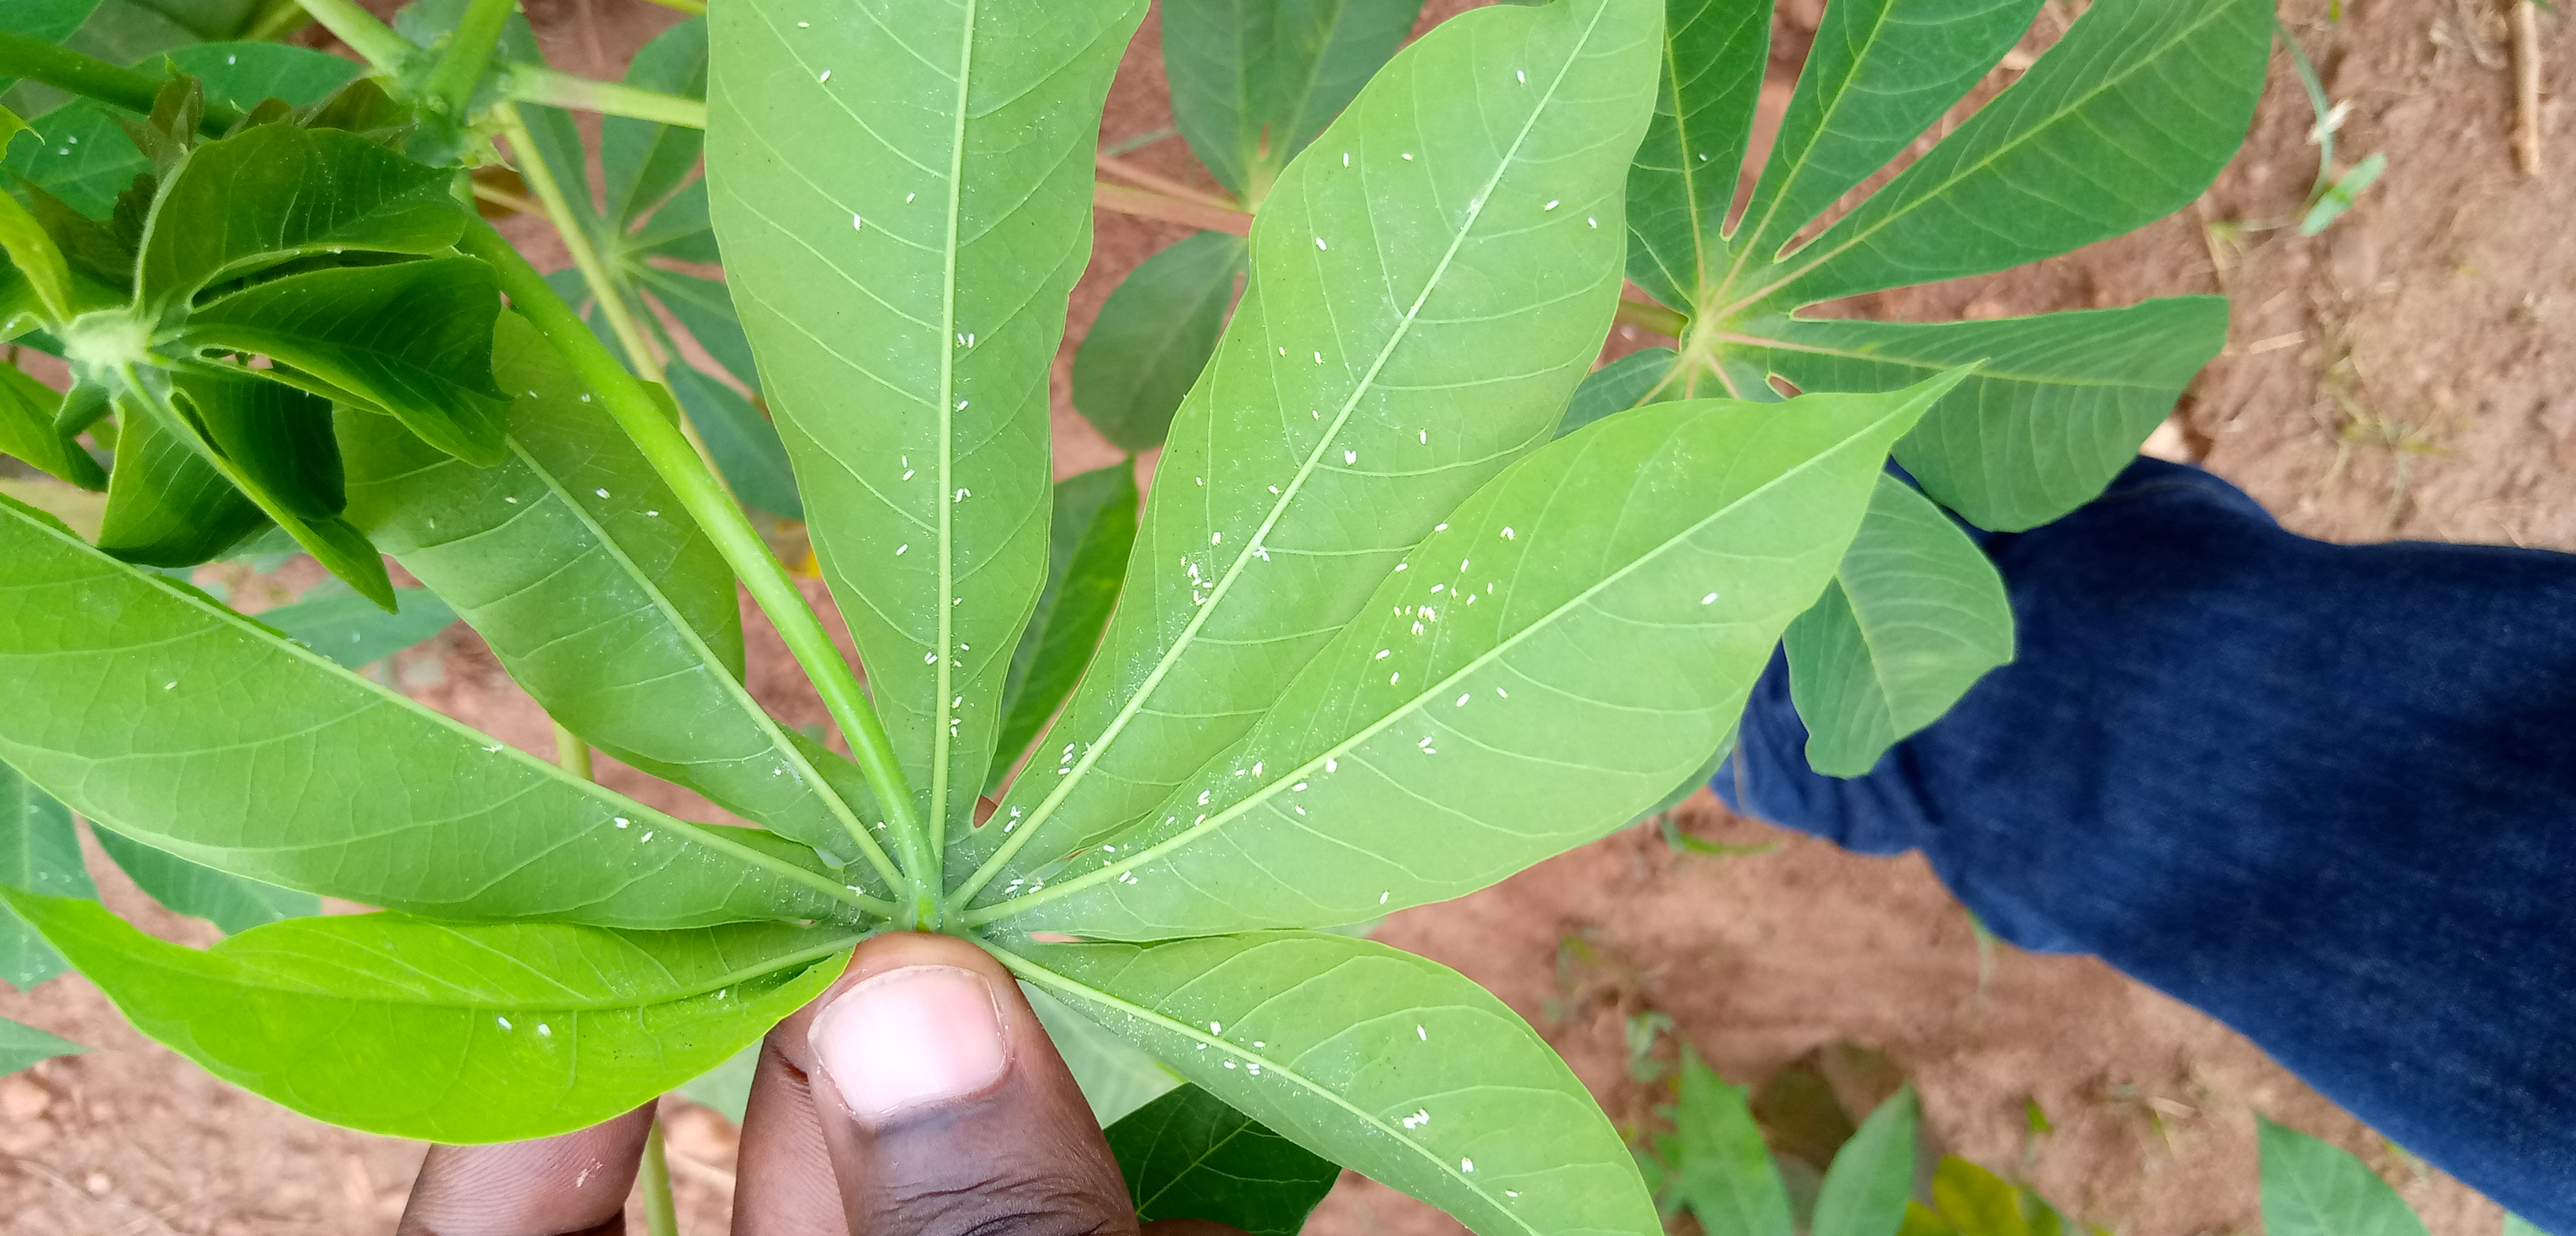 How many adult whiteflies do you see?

125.